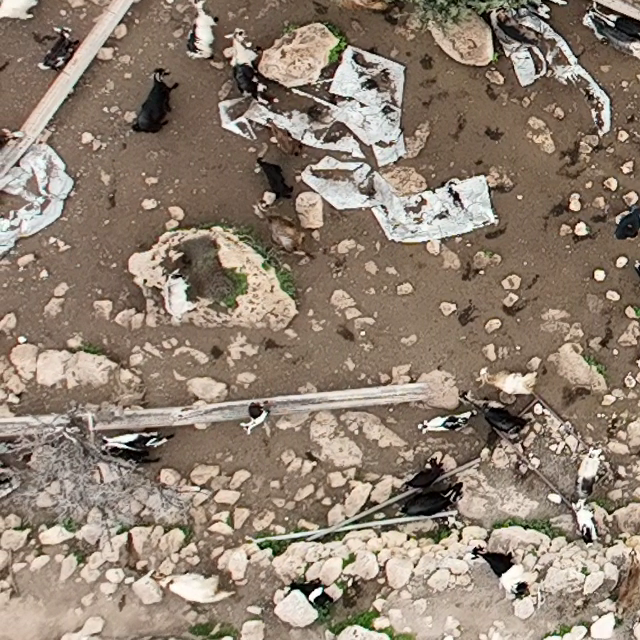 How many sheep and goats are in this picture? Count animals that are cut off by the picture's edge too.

28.